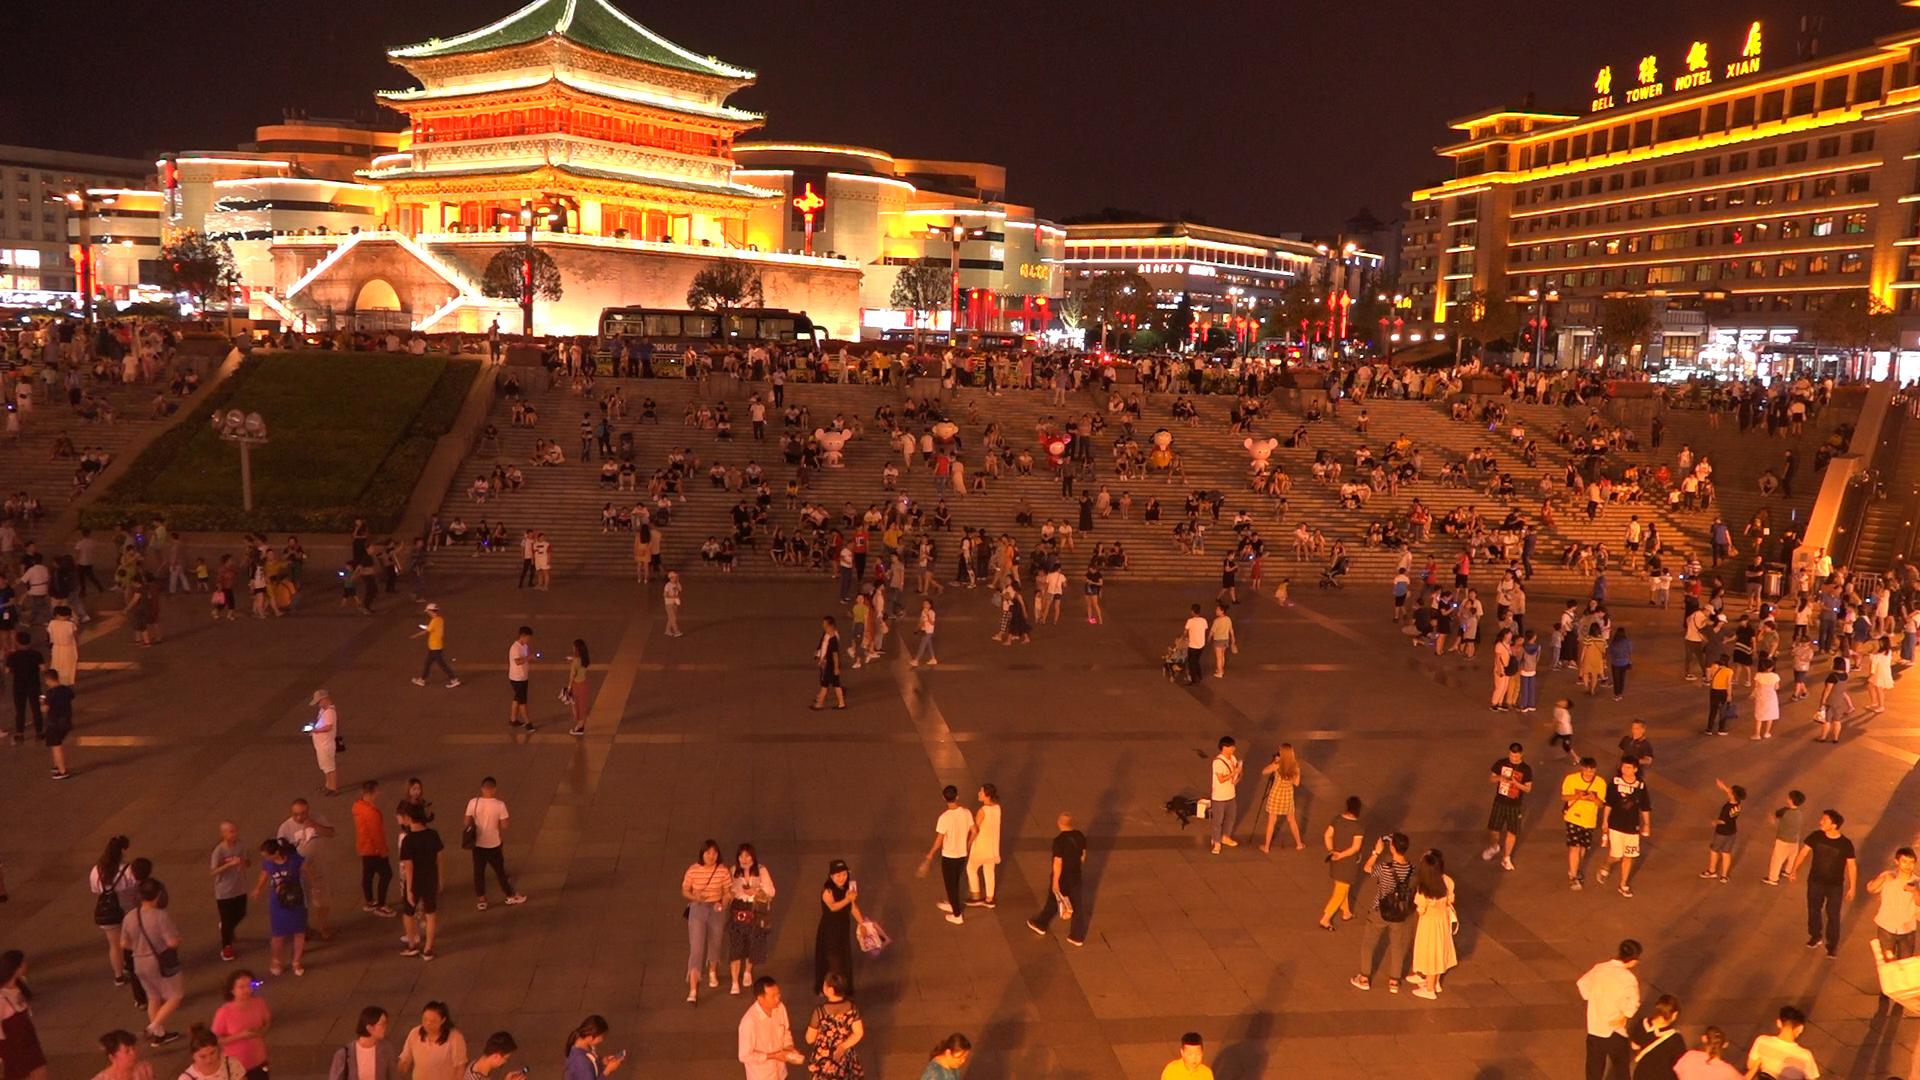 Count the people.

583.